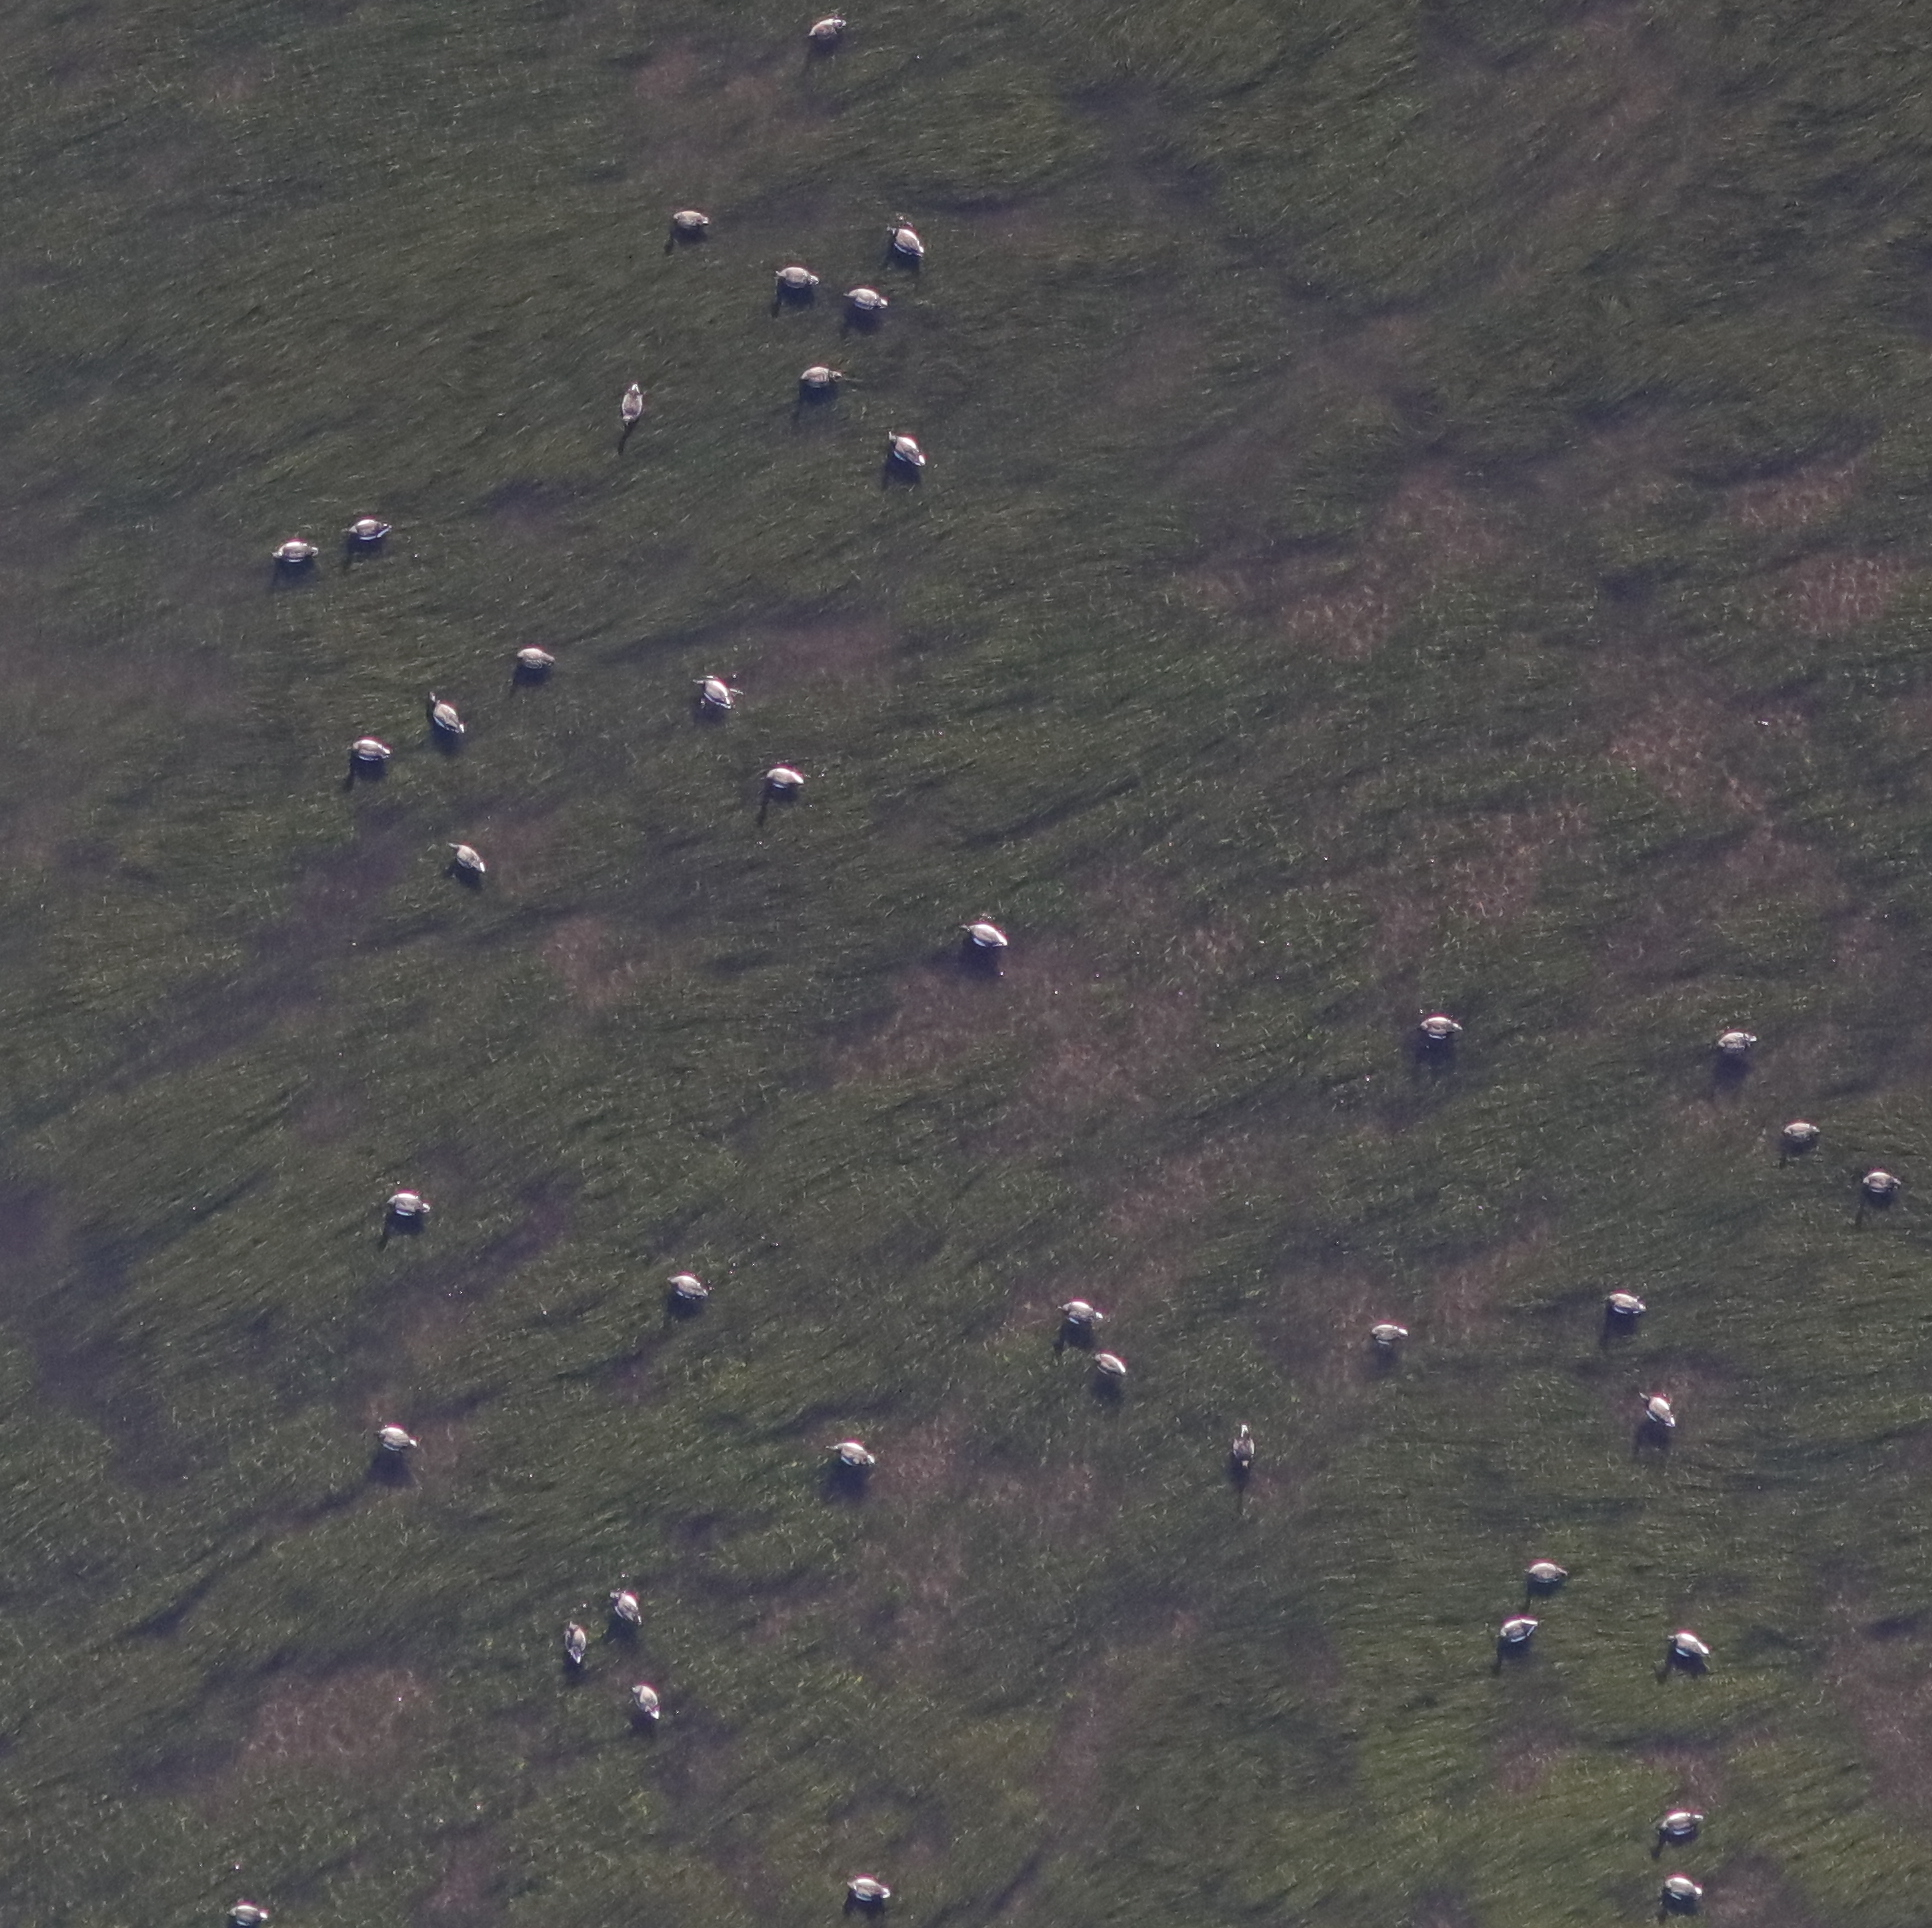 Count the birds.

41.